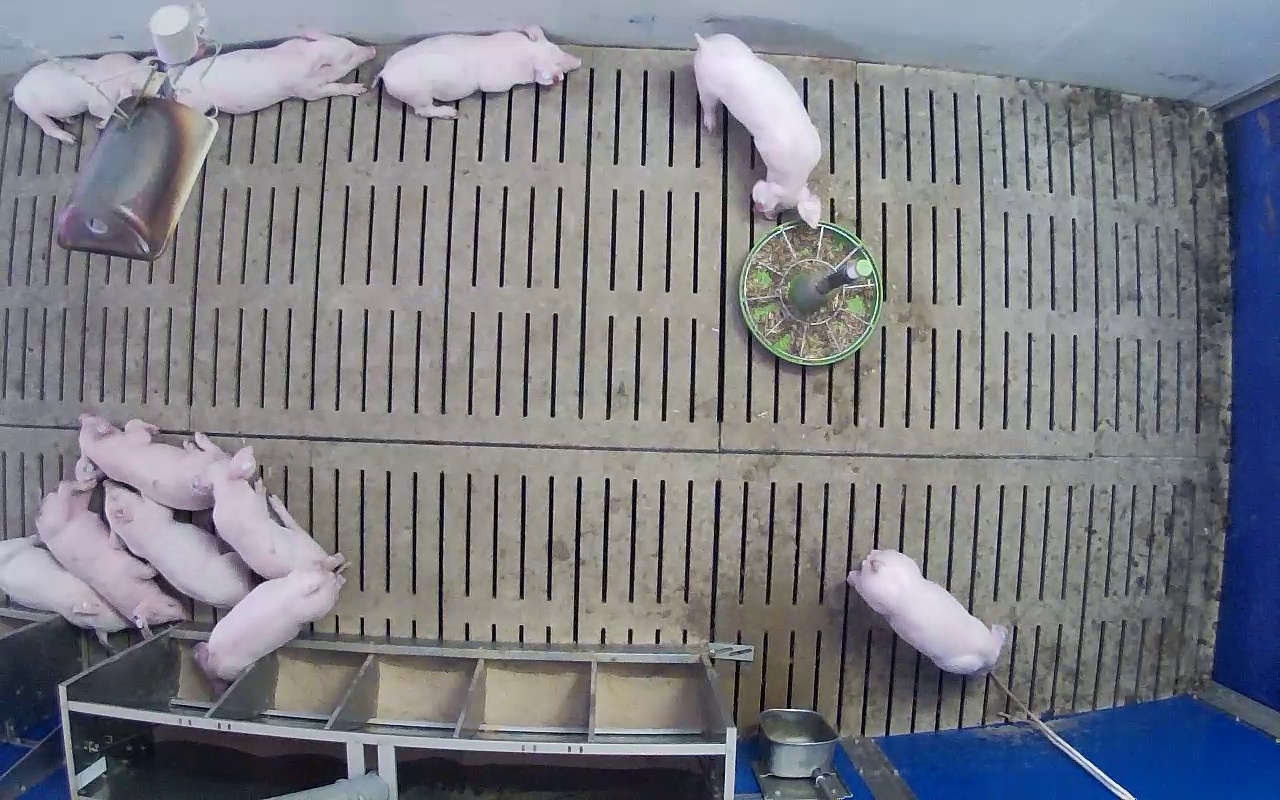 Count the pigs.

11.